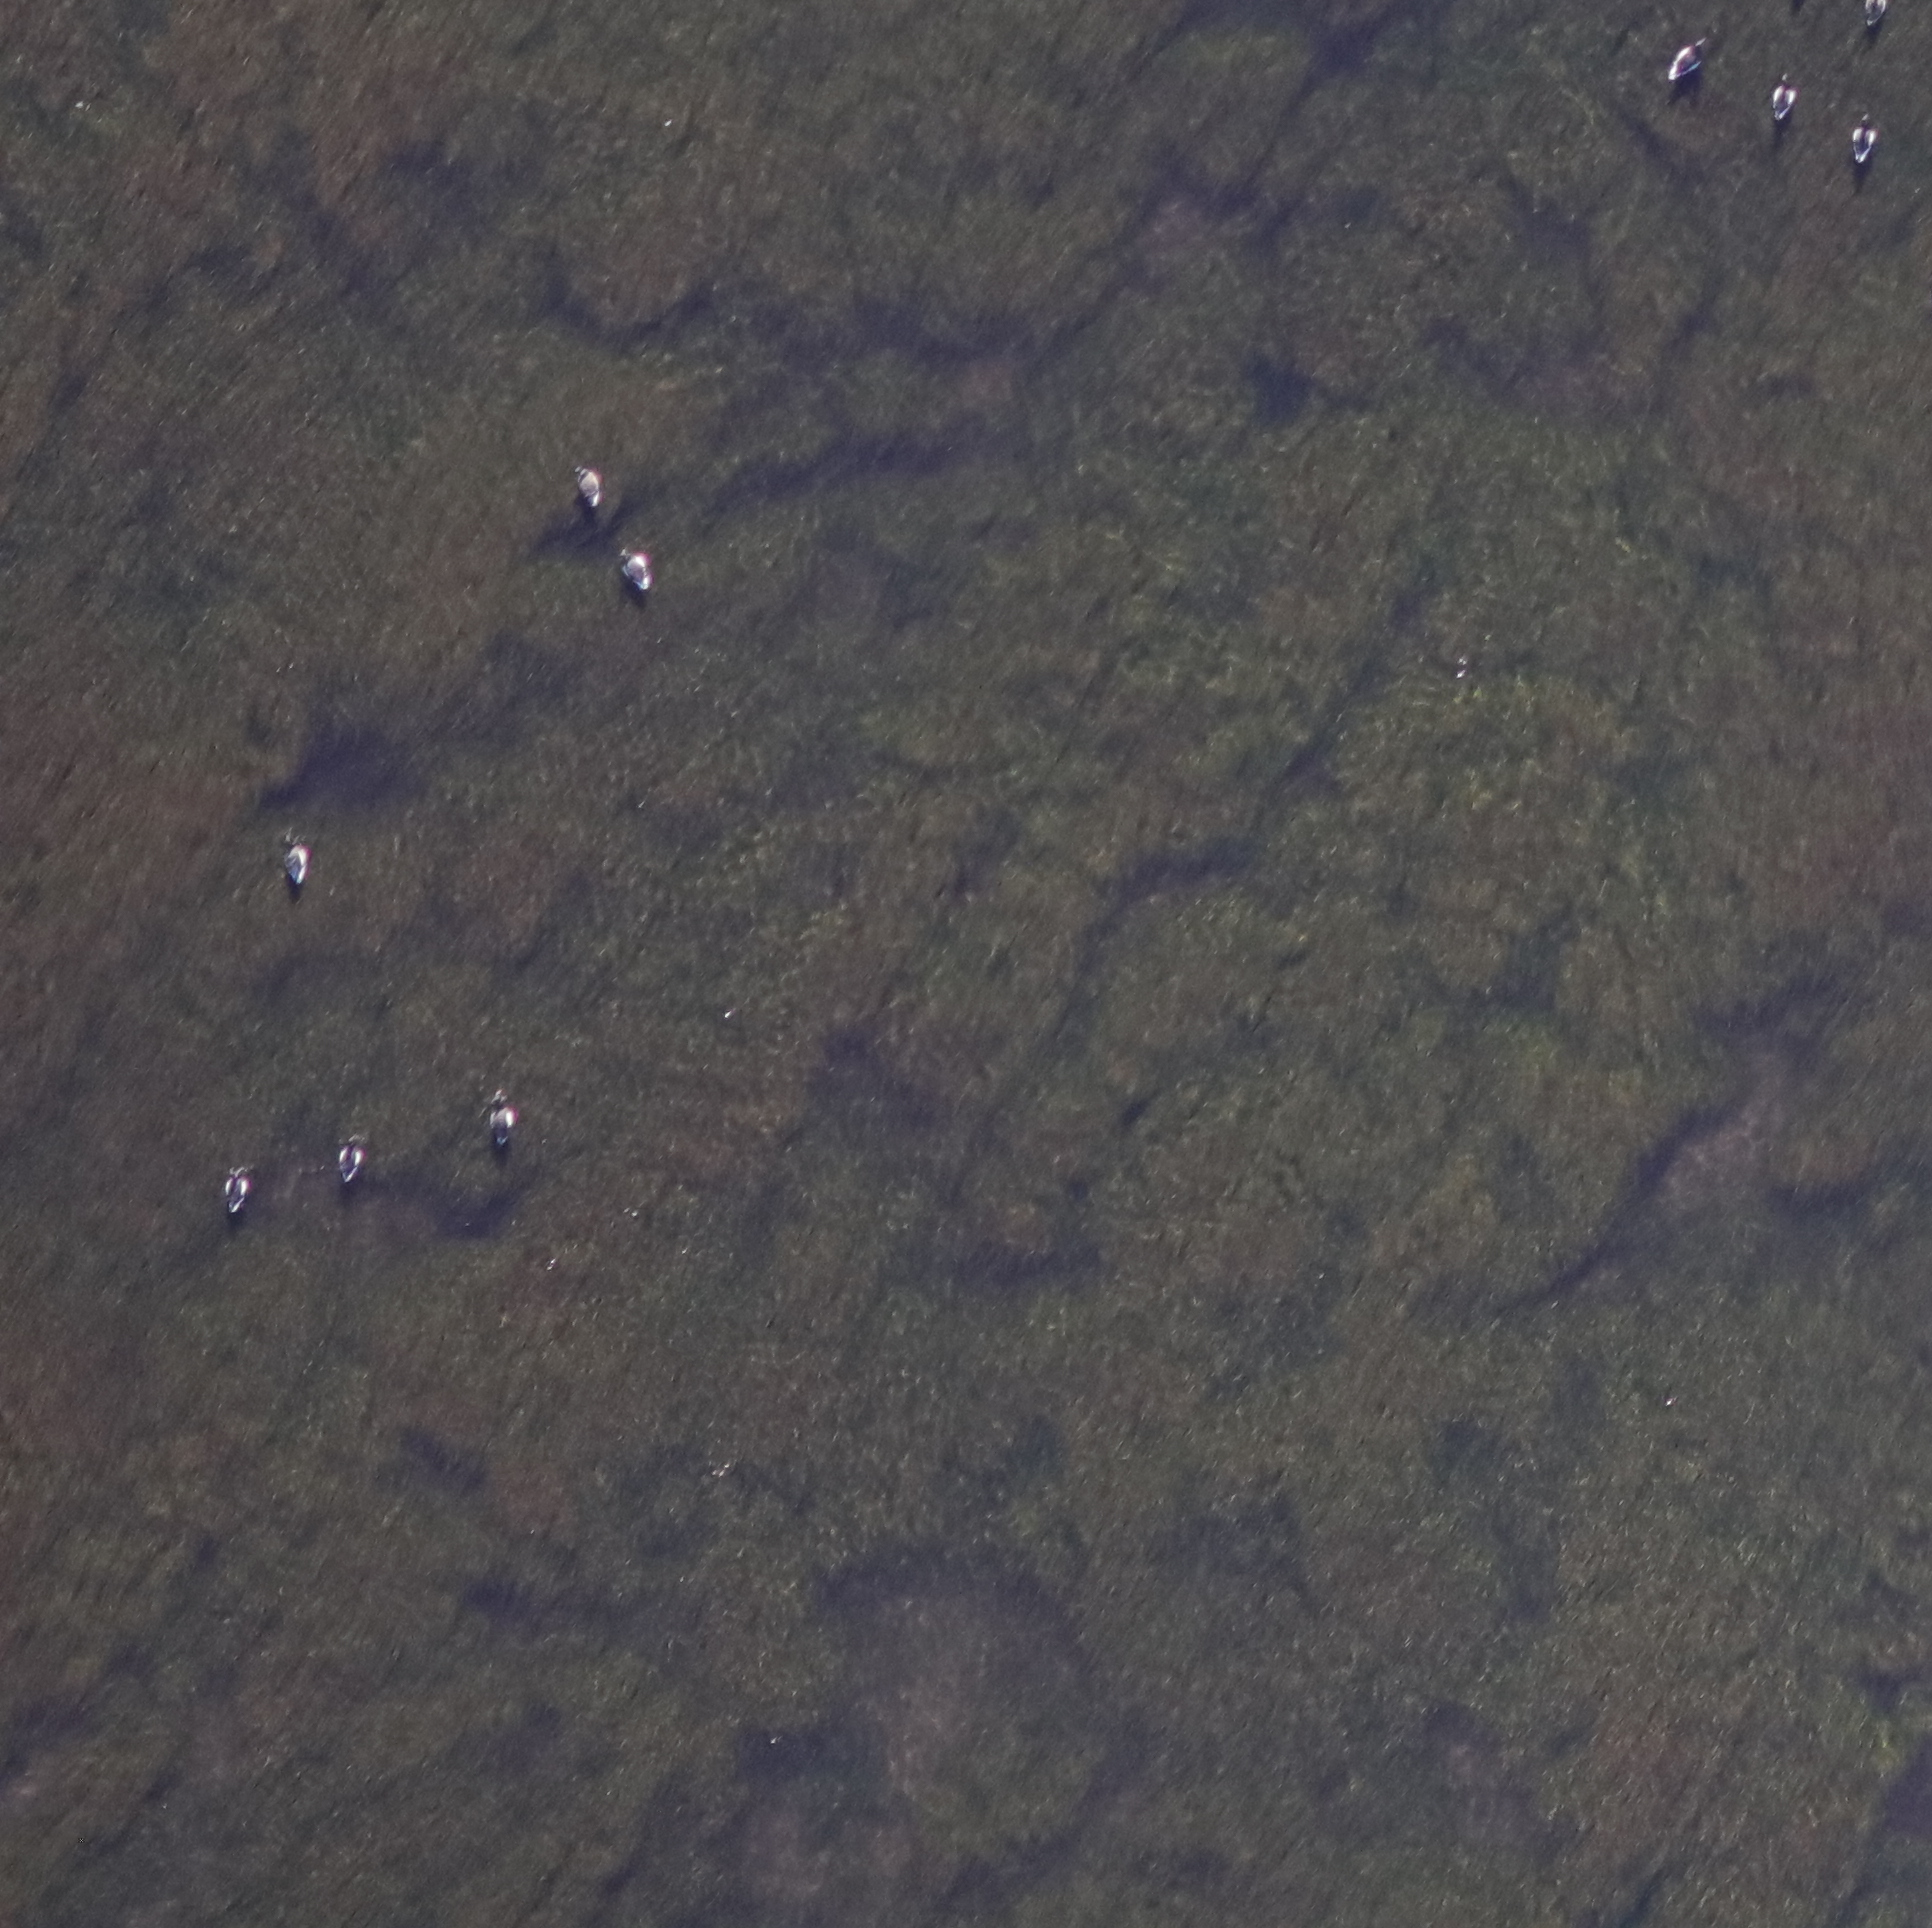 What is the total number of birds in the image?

10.